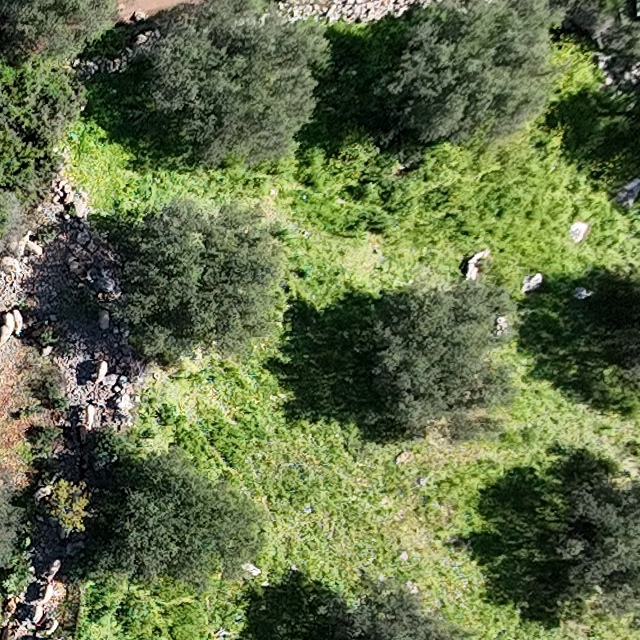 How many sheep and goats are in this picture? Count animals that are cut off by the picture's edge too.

22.